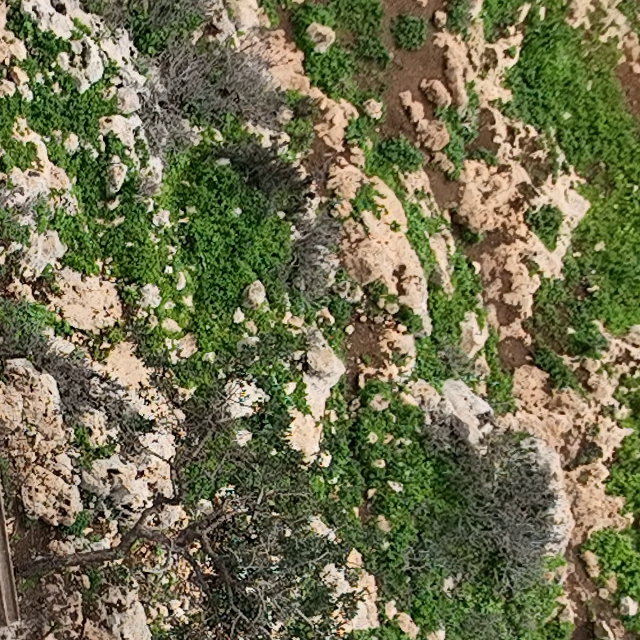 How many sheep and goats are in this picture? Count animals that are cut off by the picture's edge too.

0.